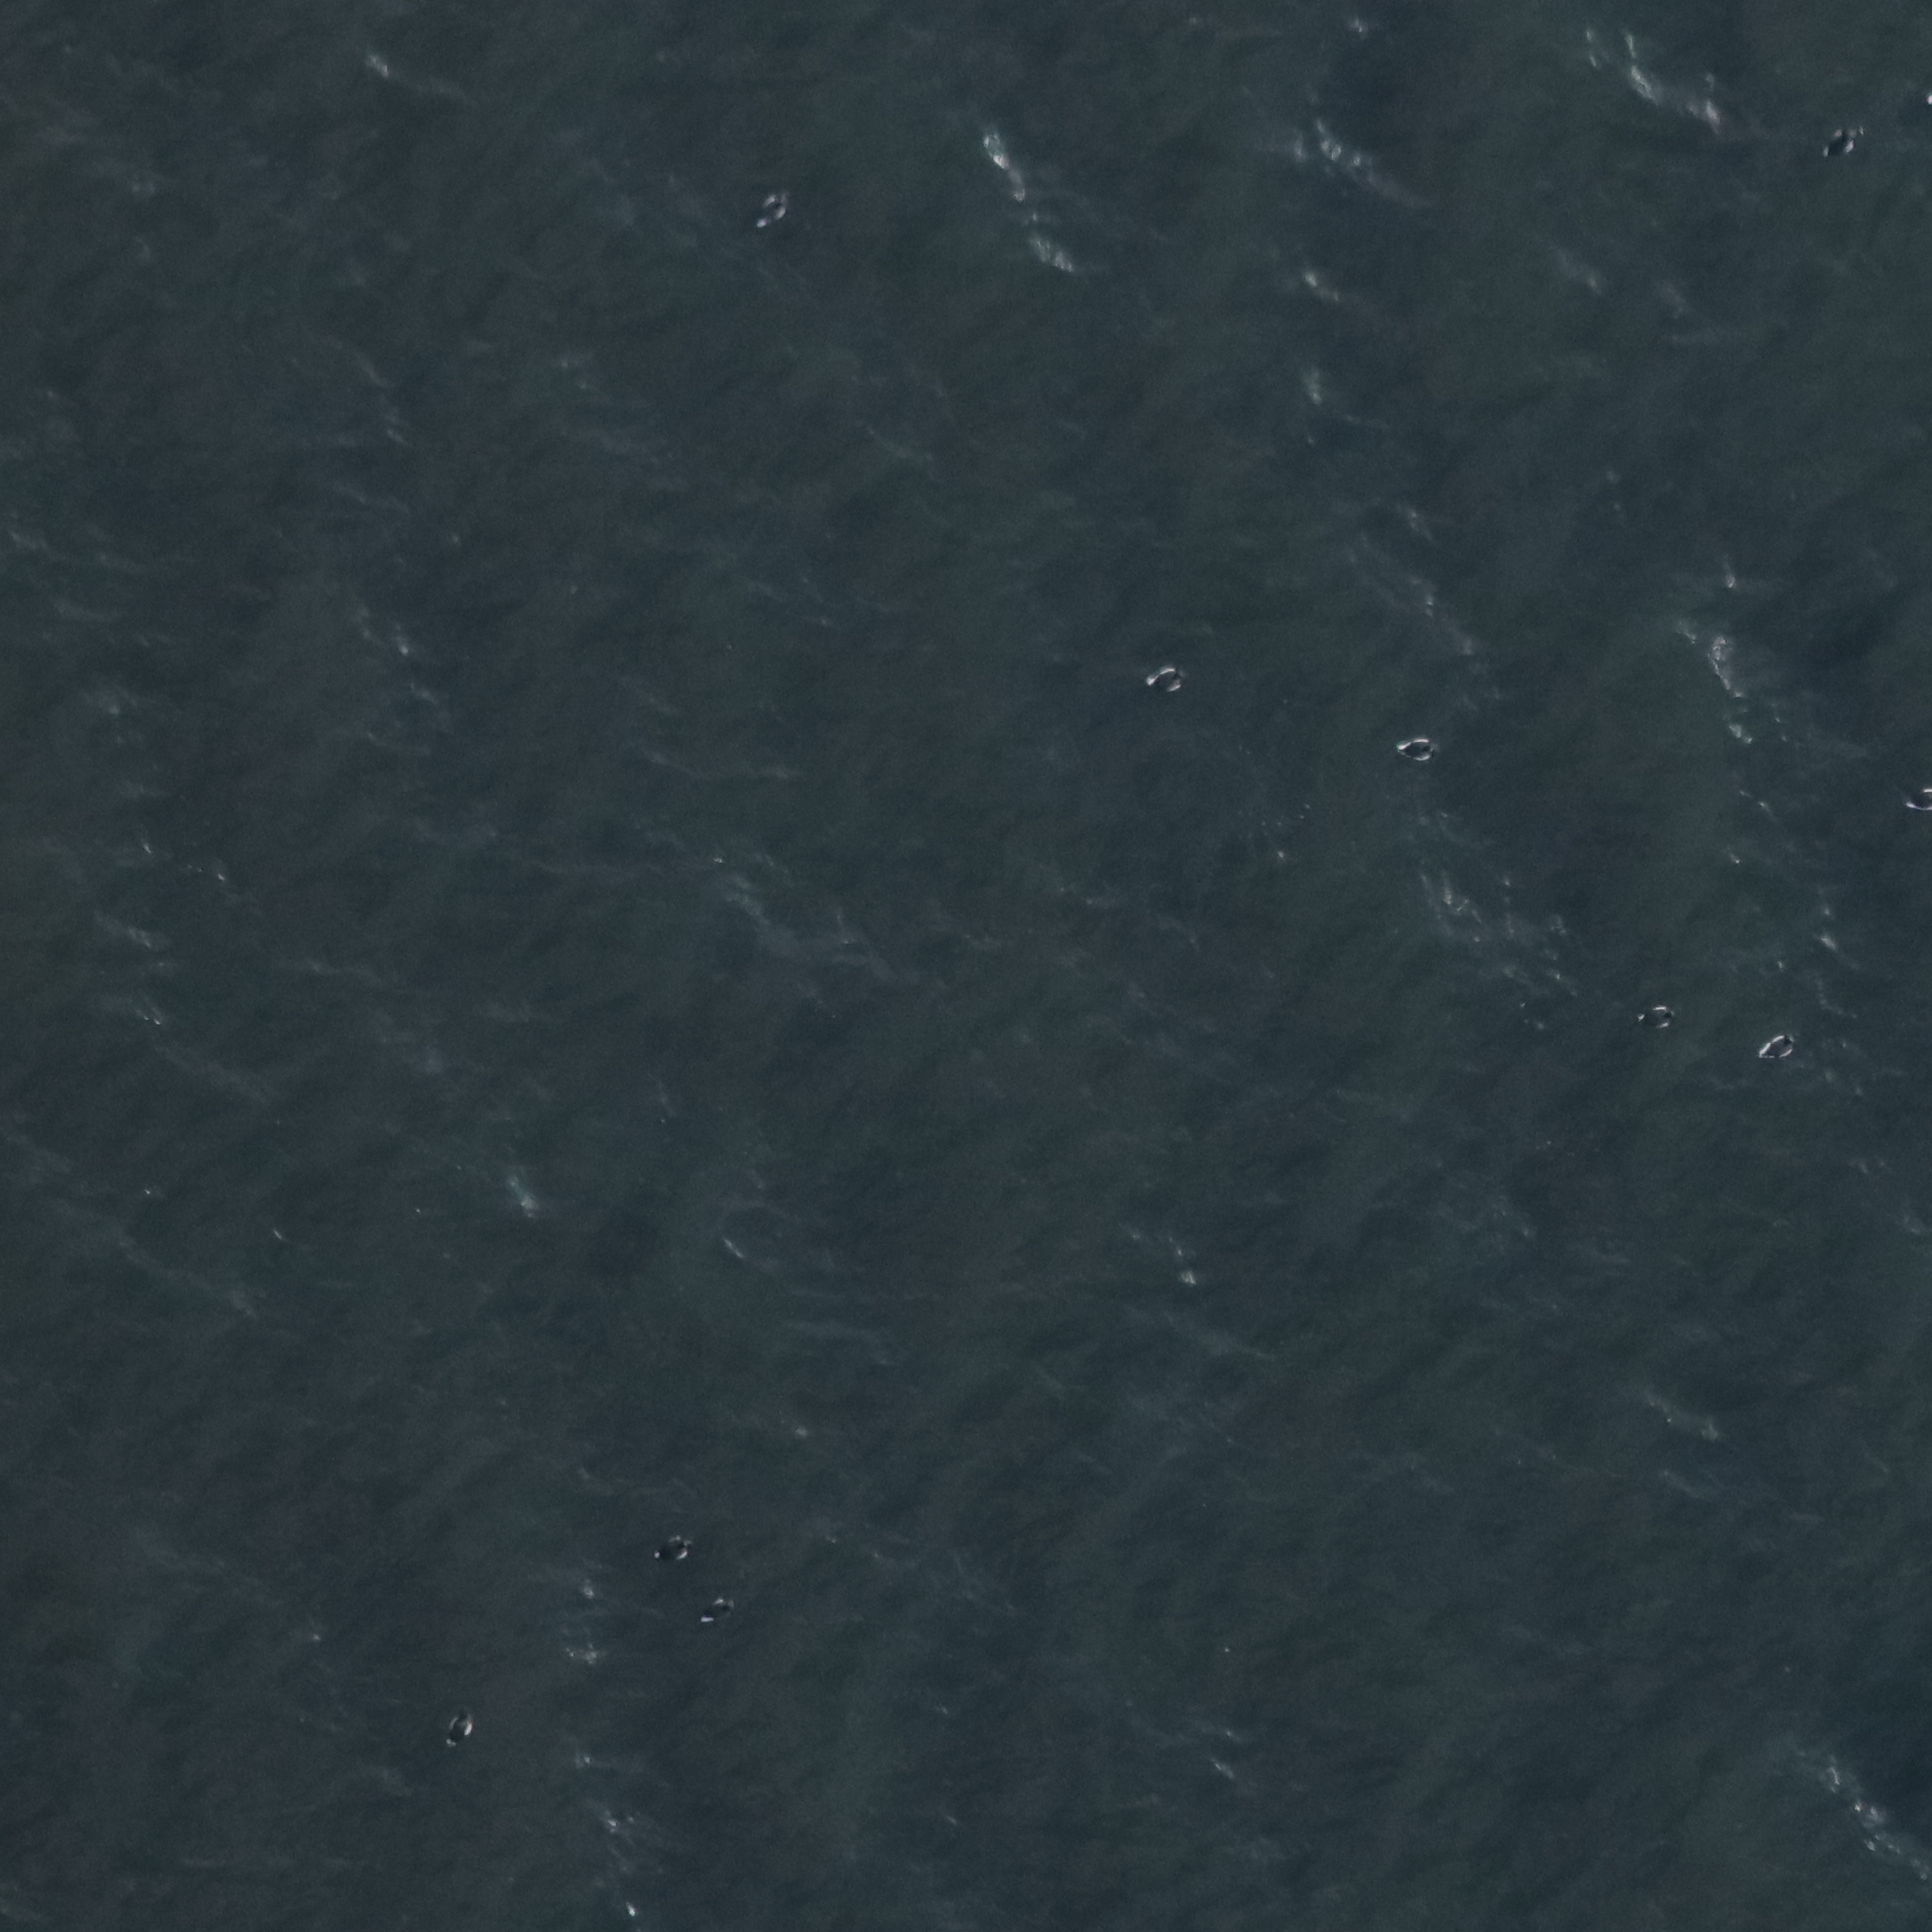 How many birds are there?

10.